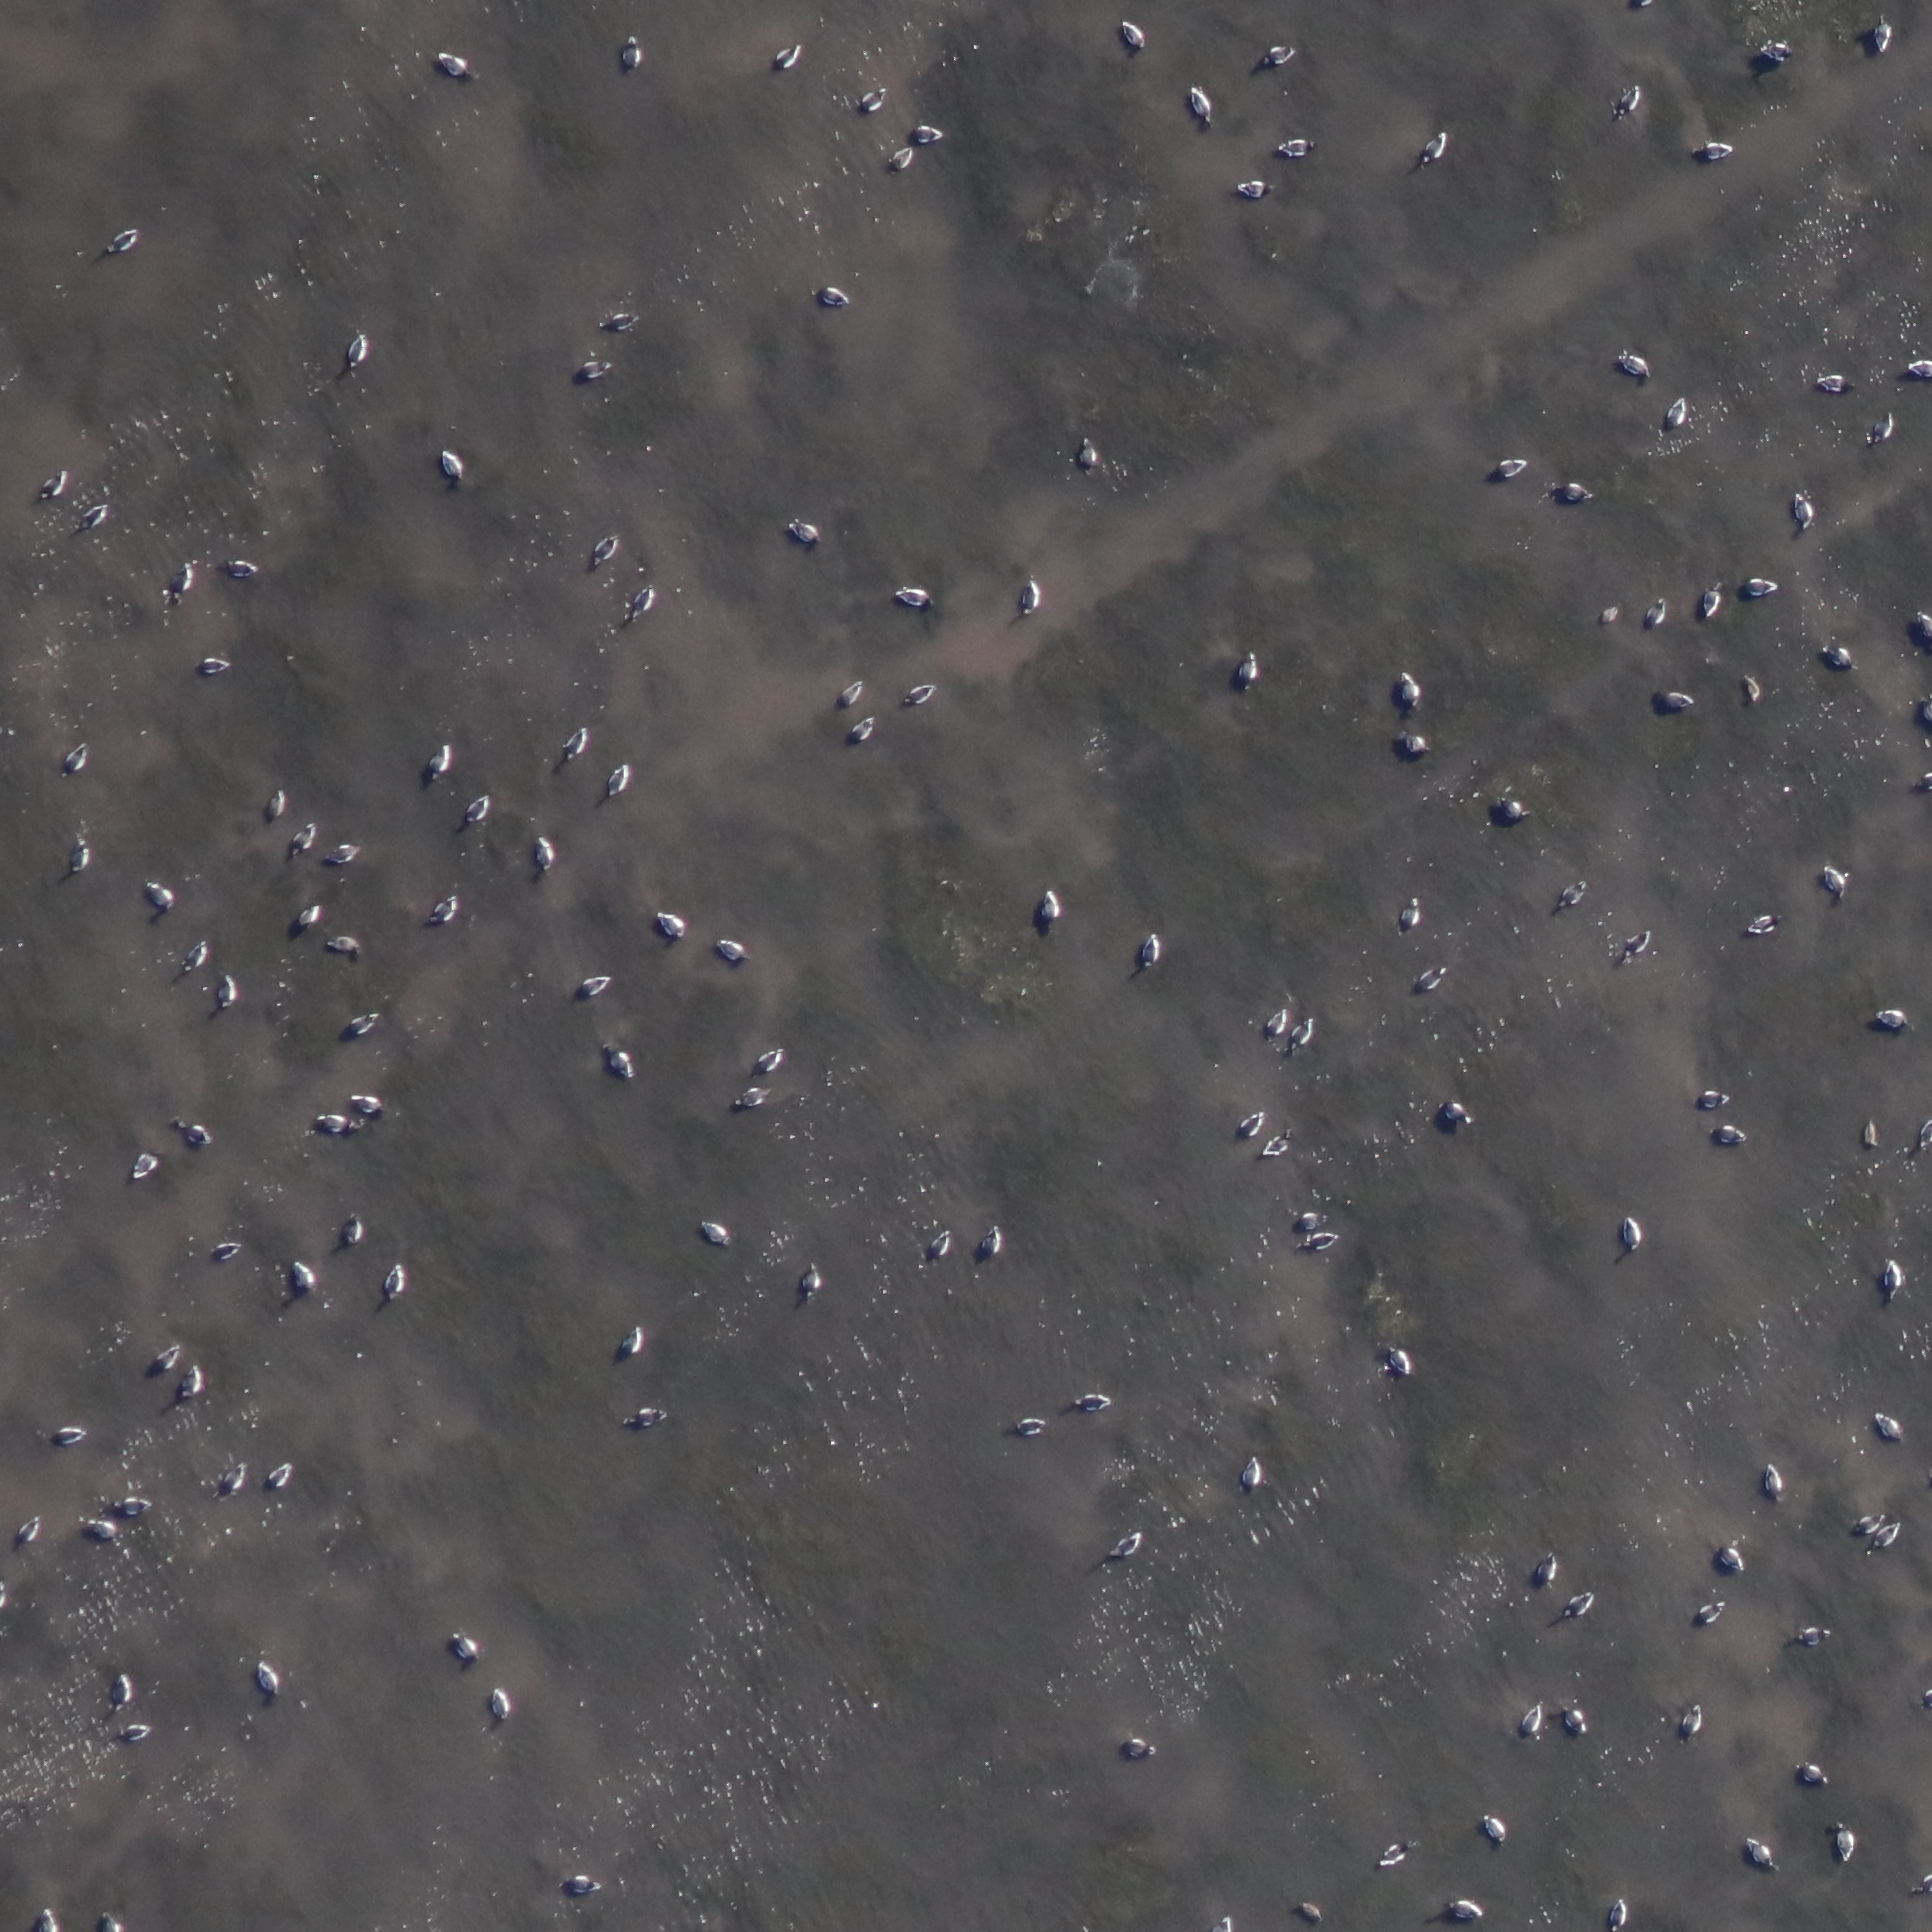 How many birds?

156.